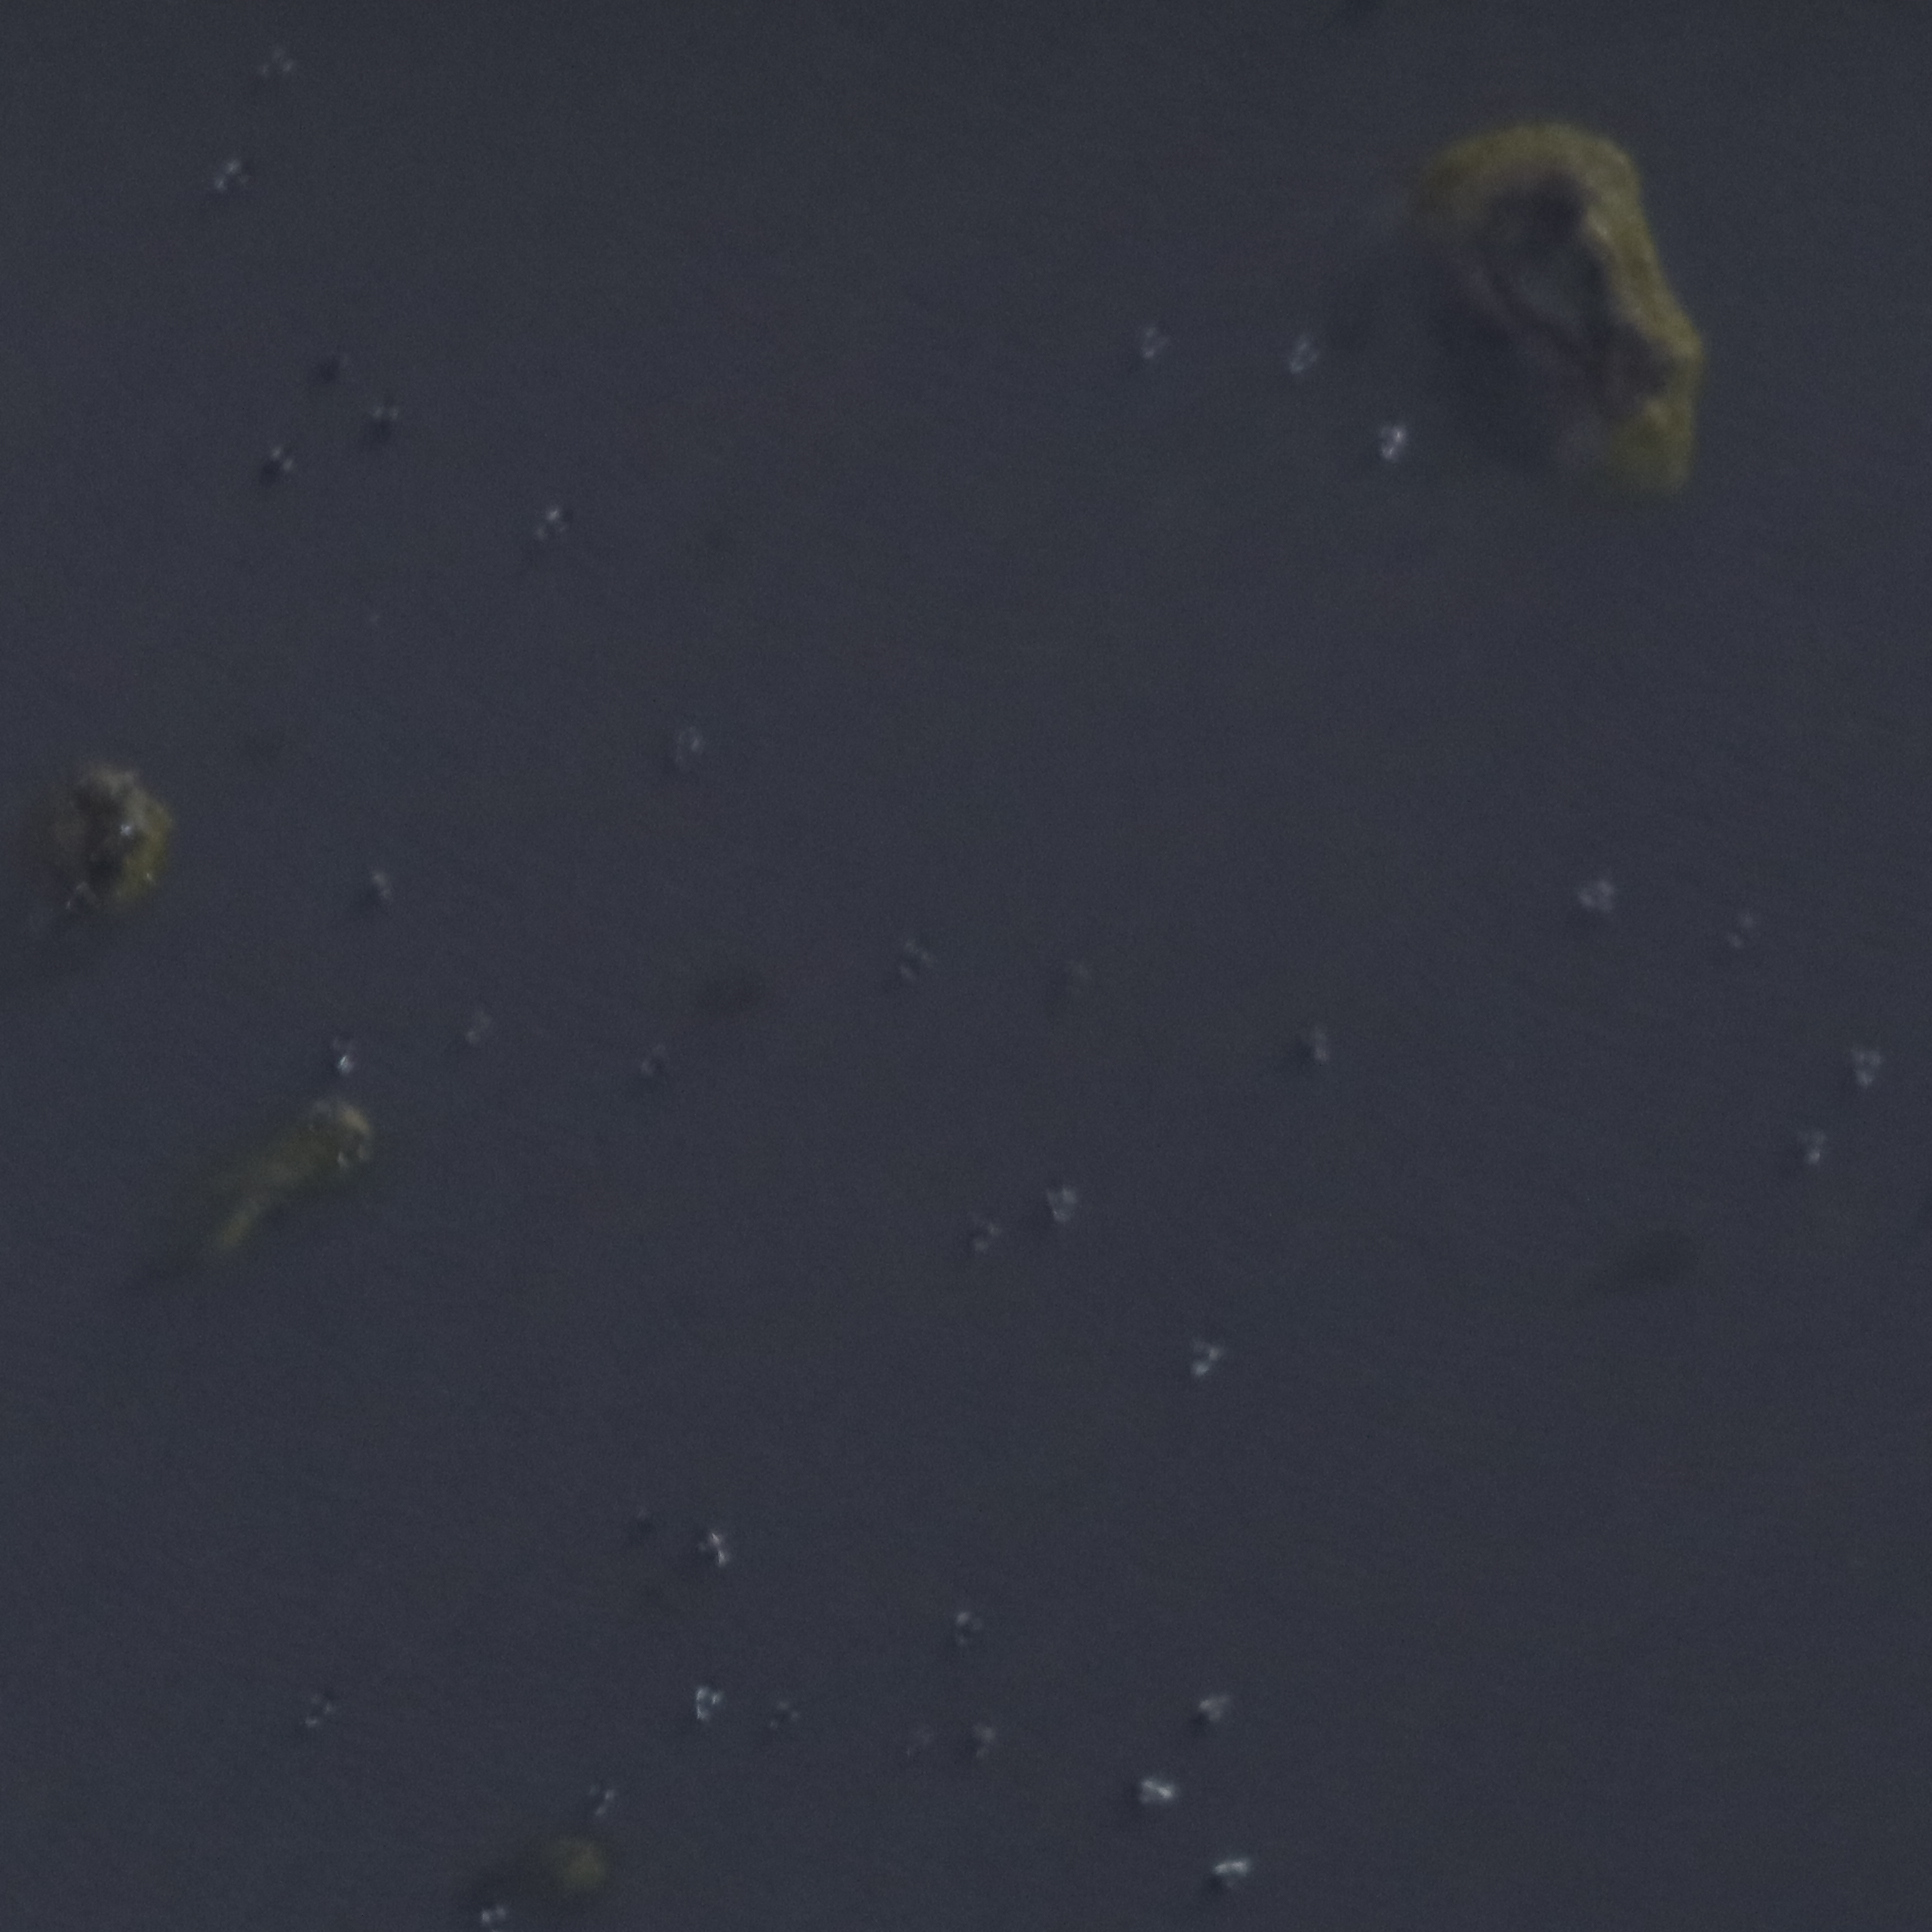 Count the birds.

36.